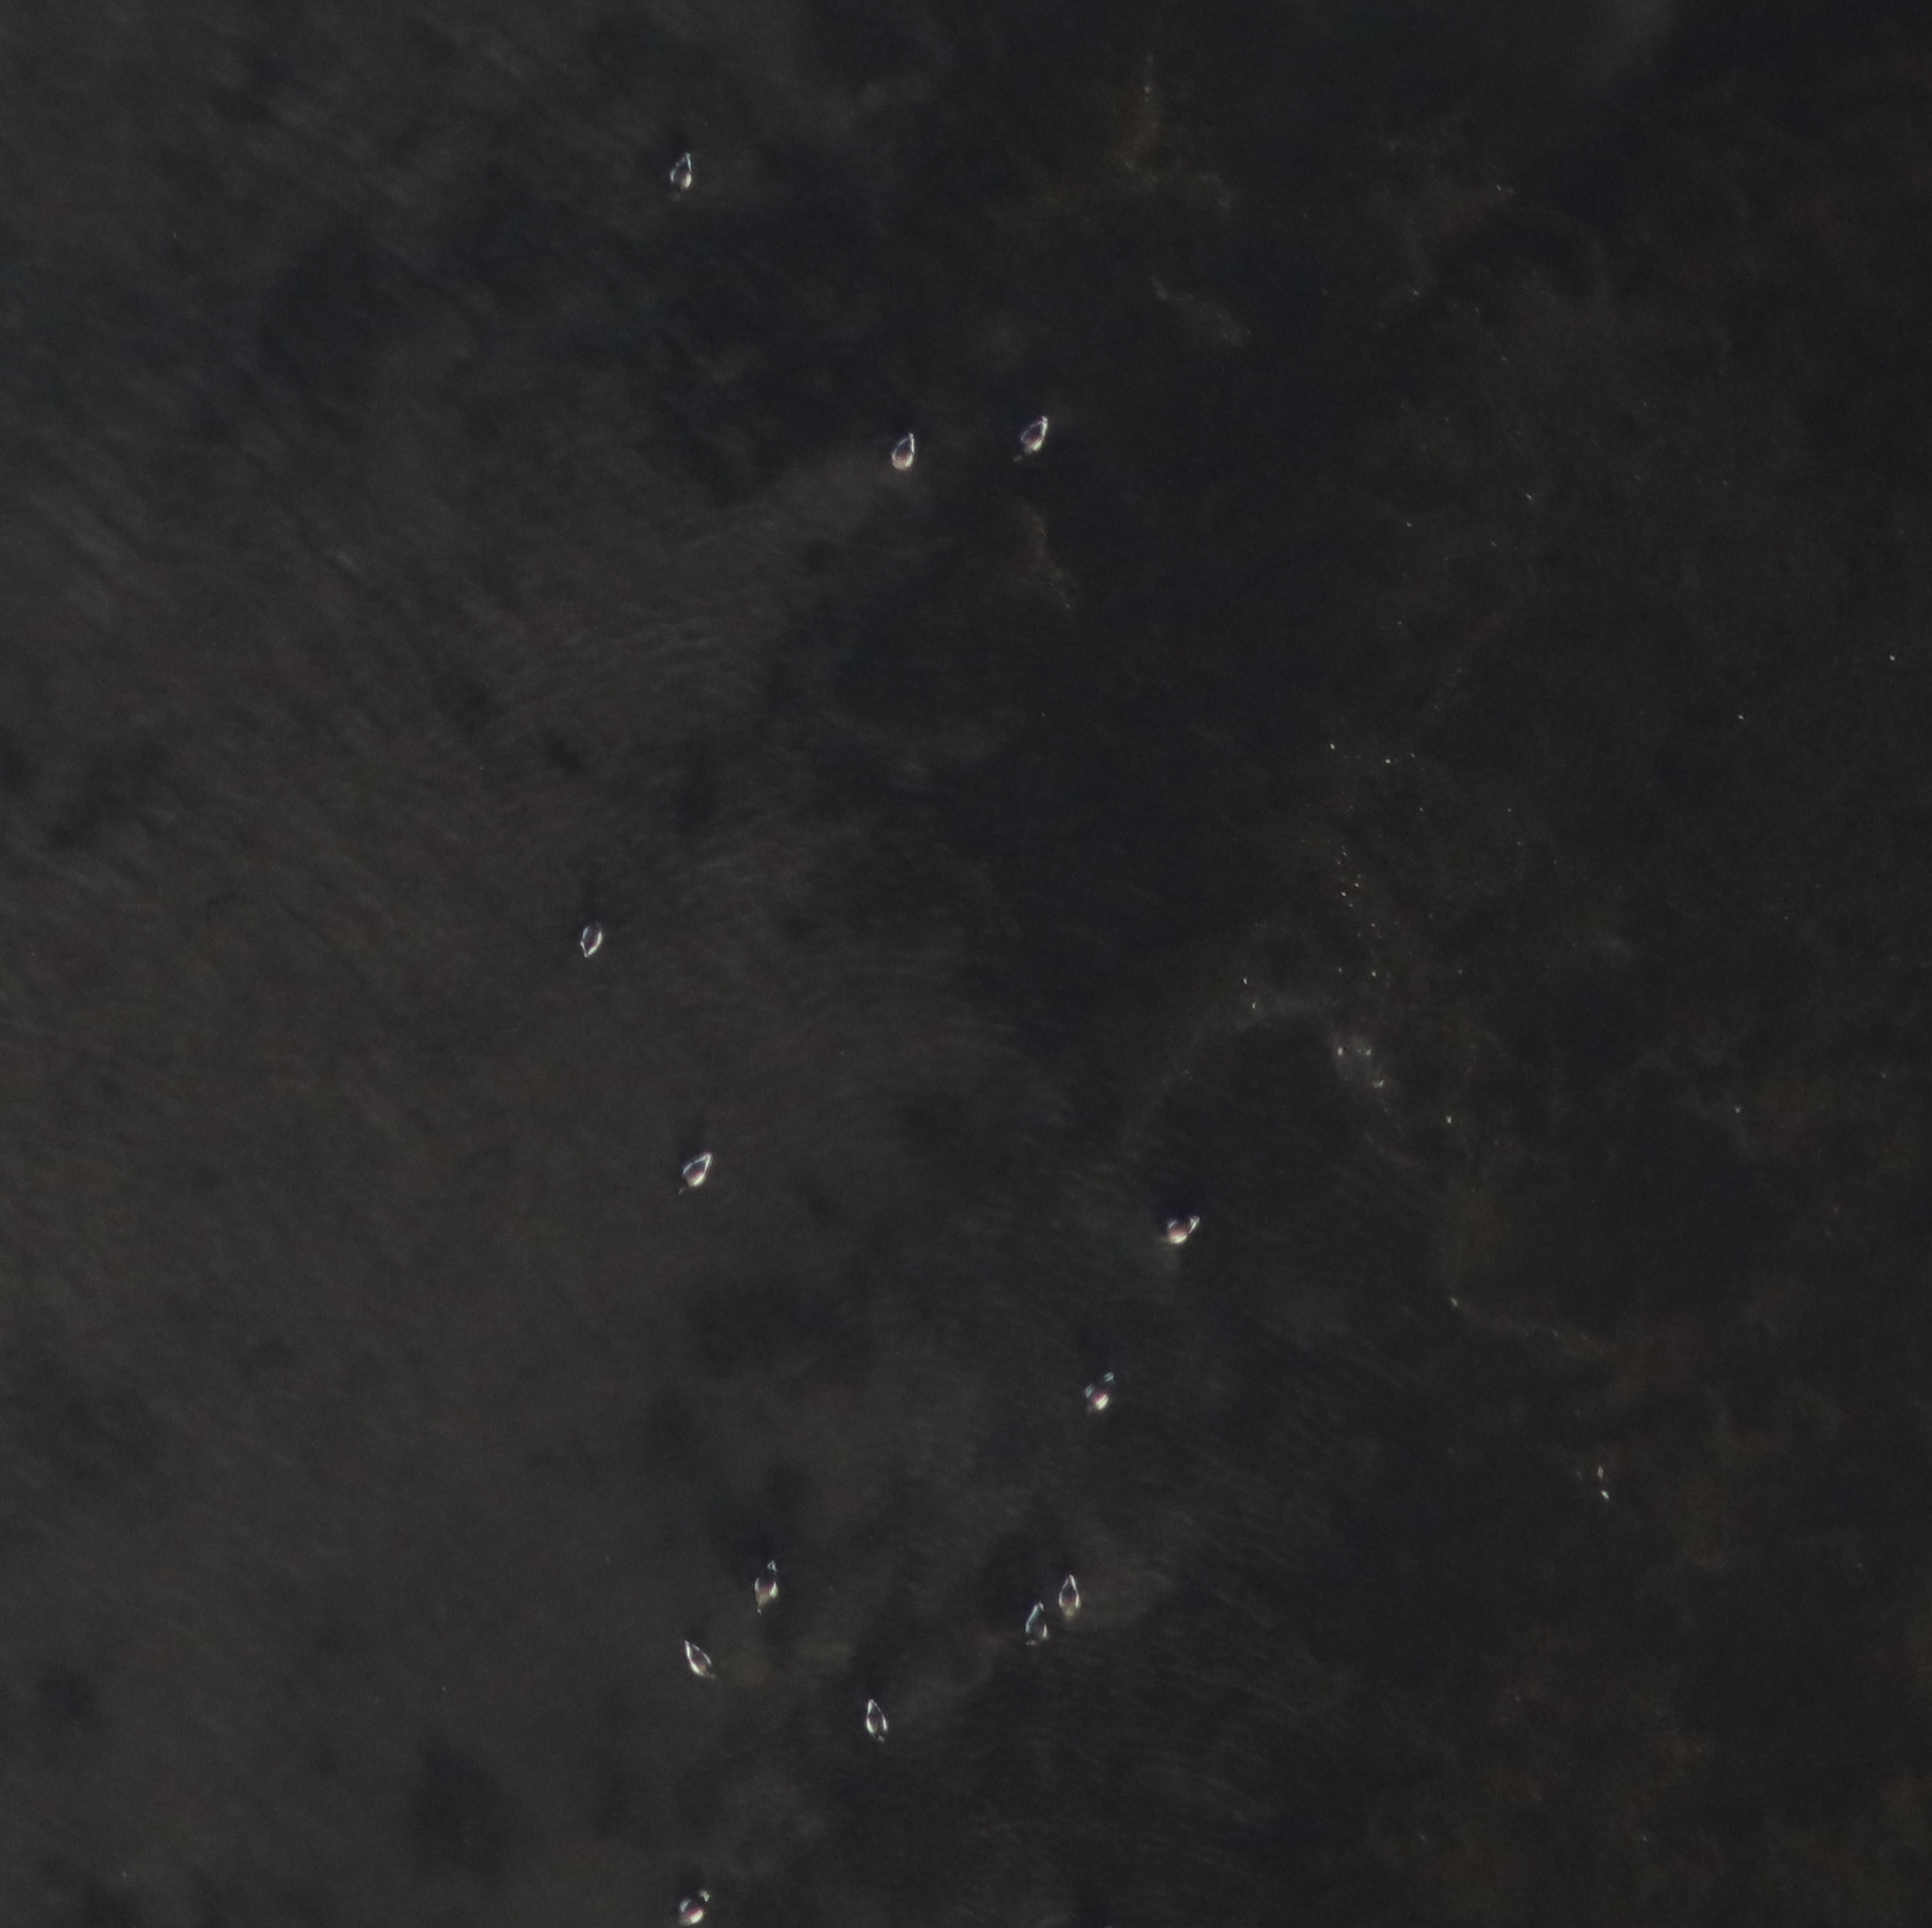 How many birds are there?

13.